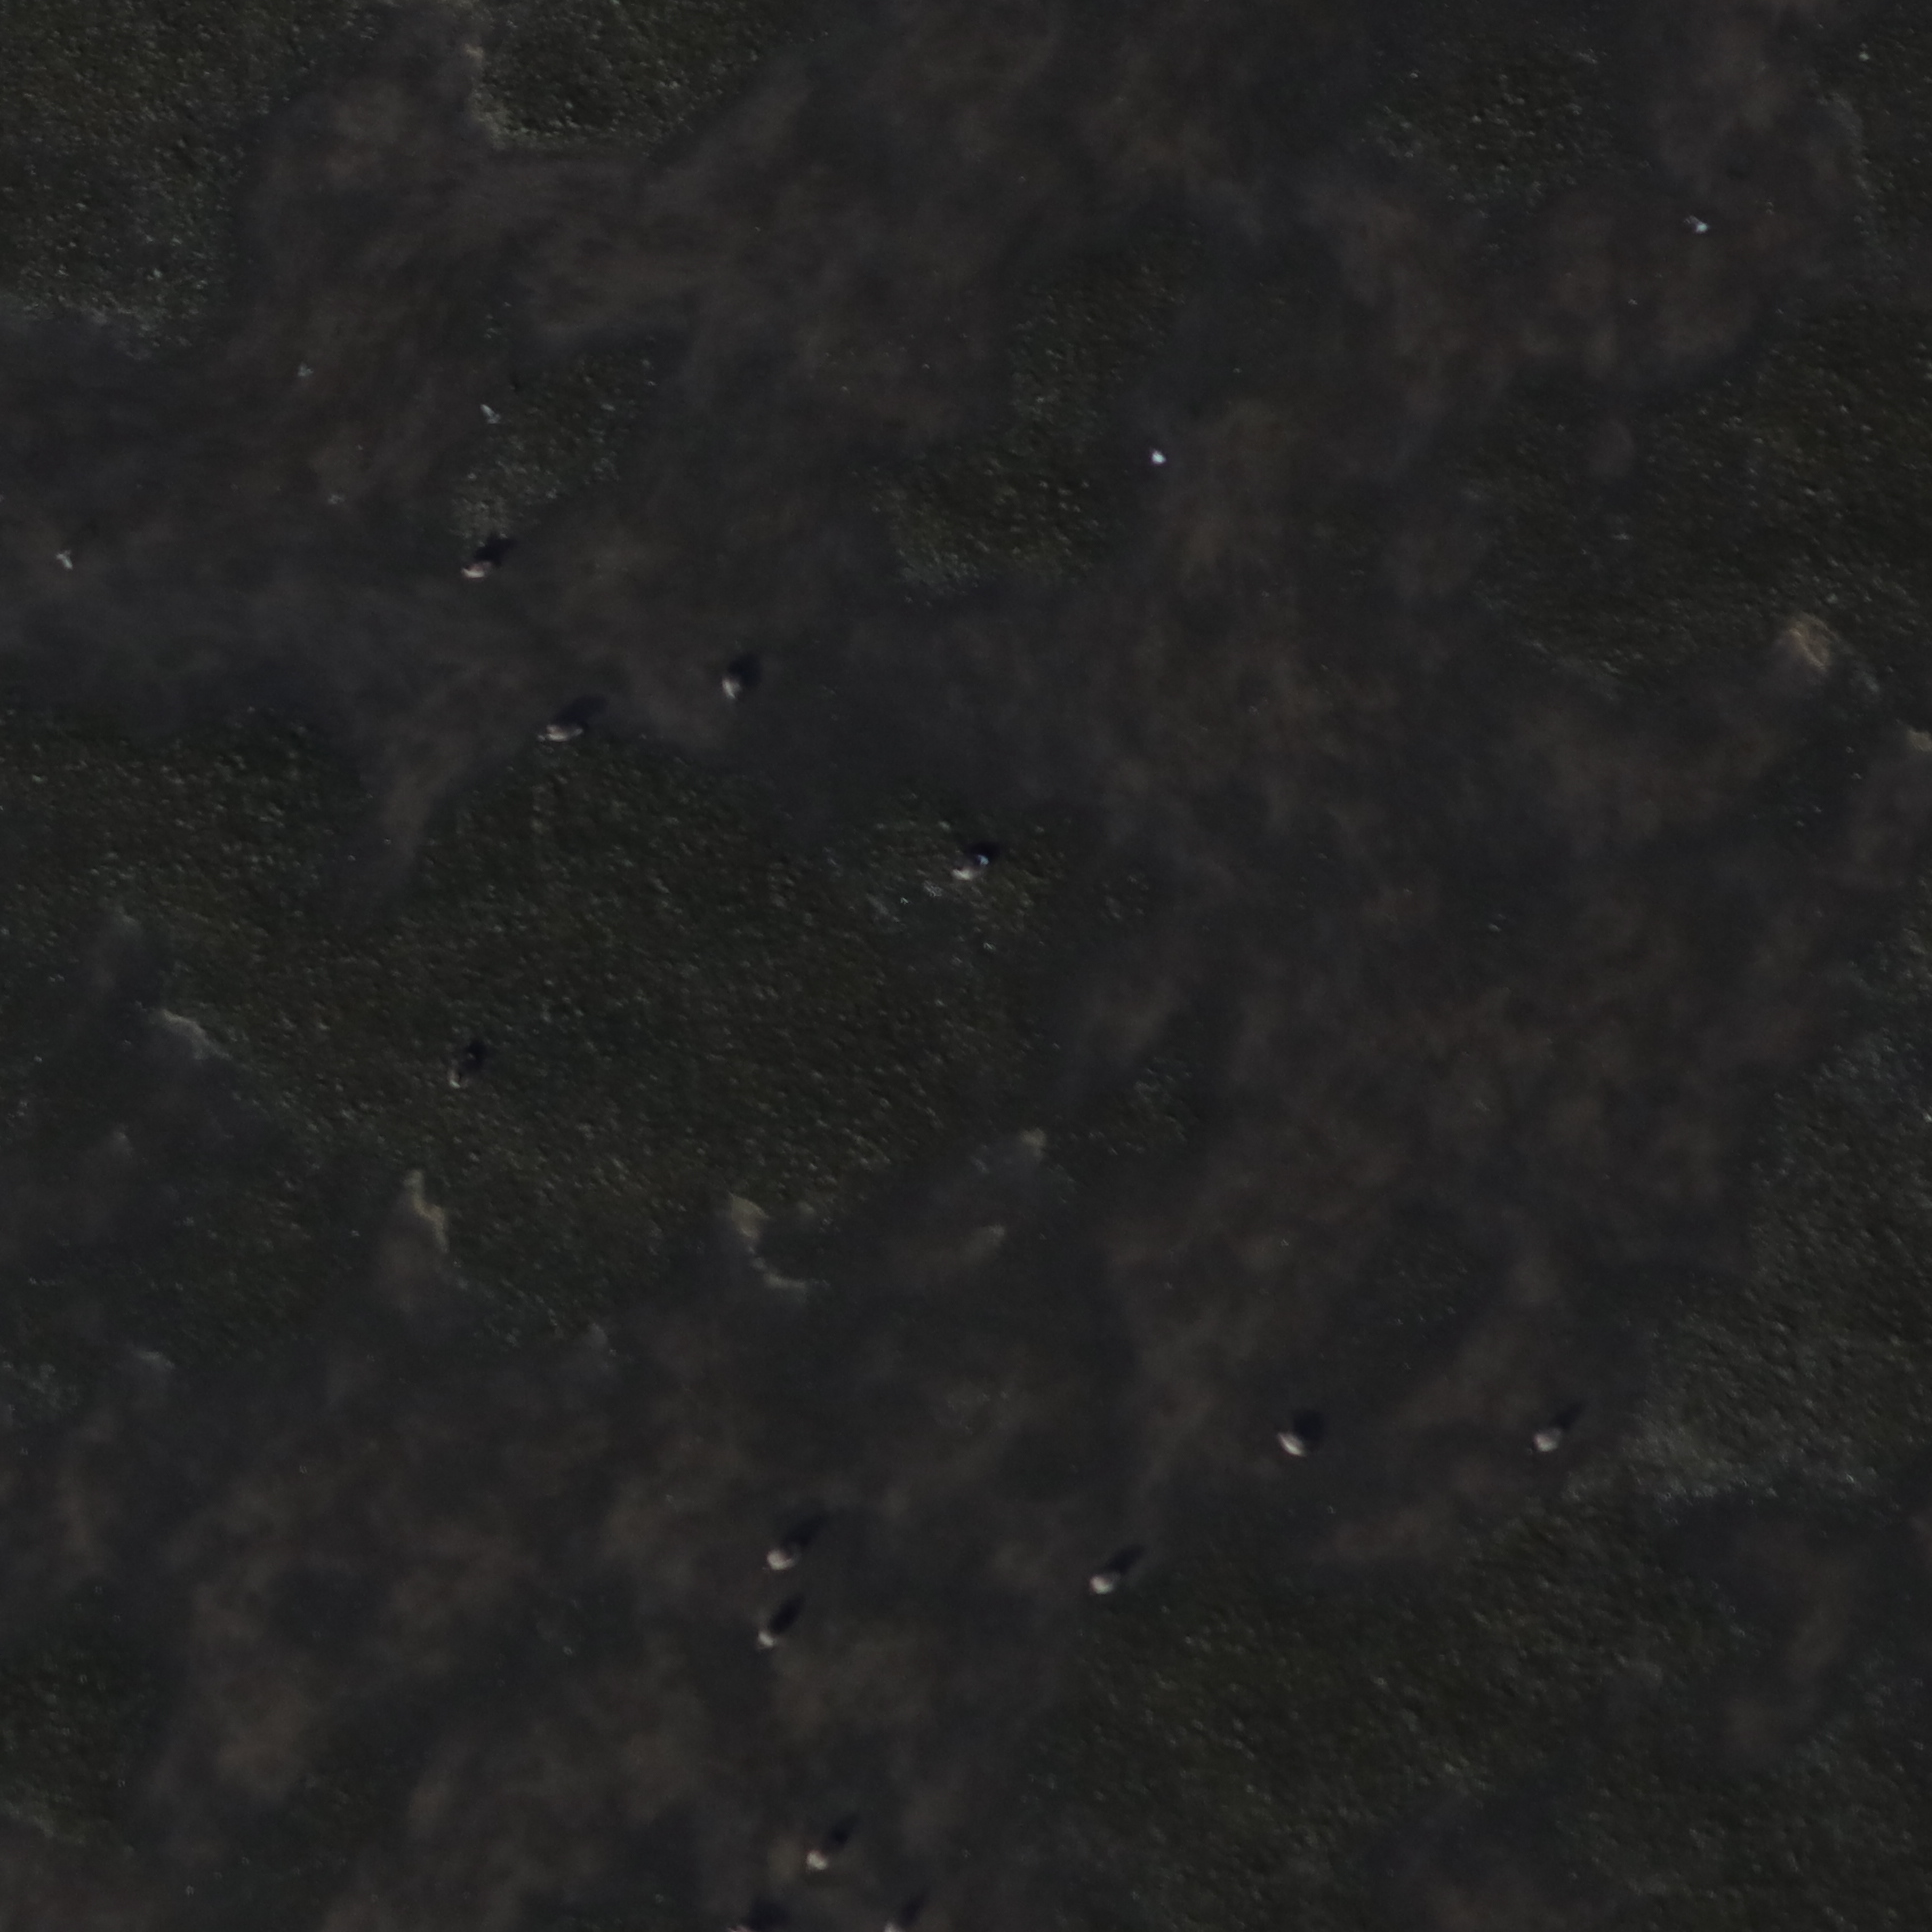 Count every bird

12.